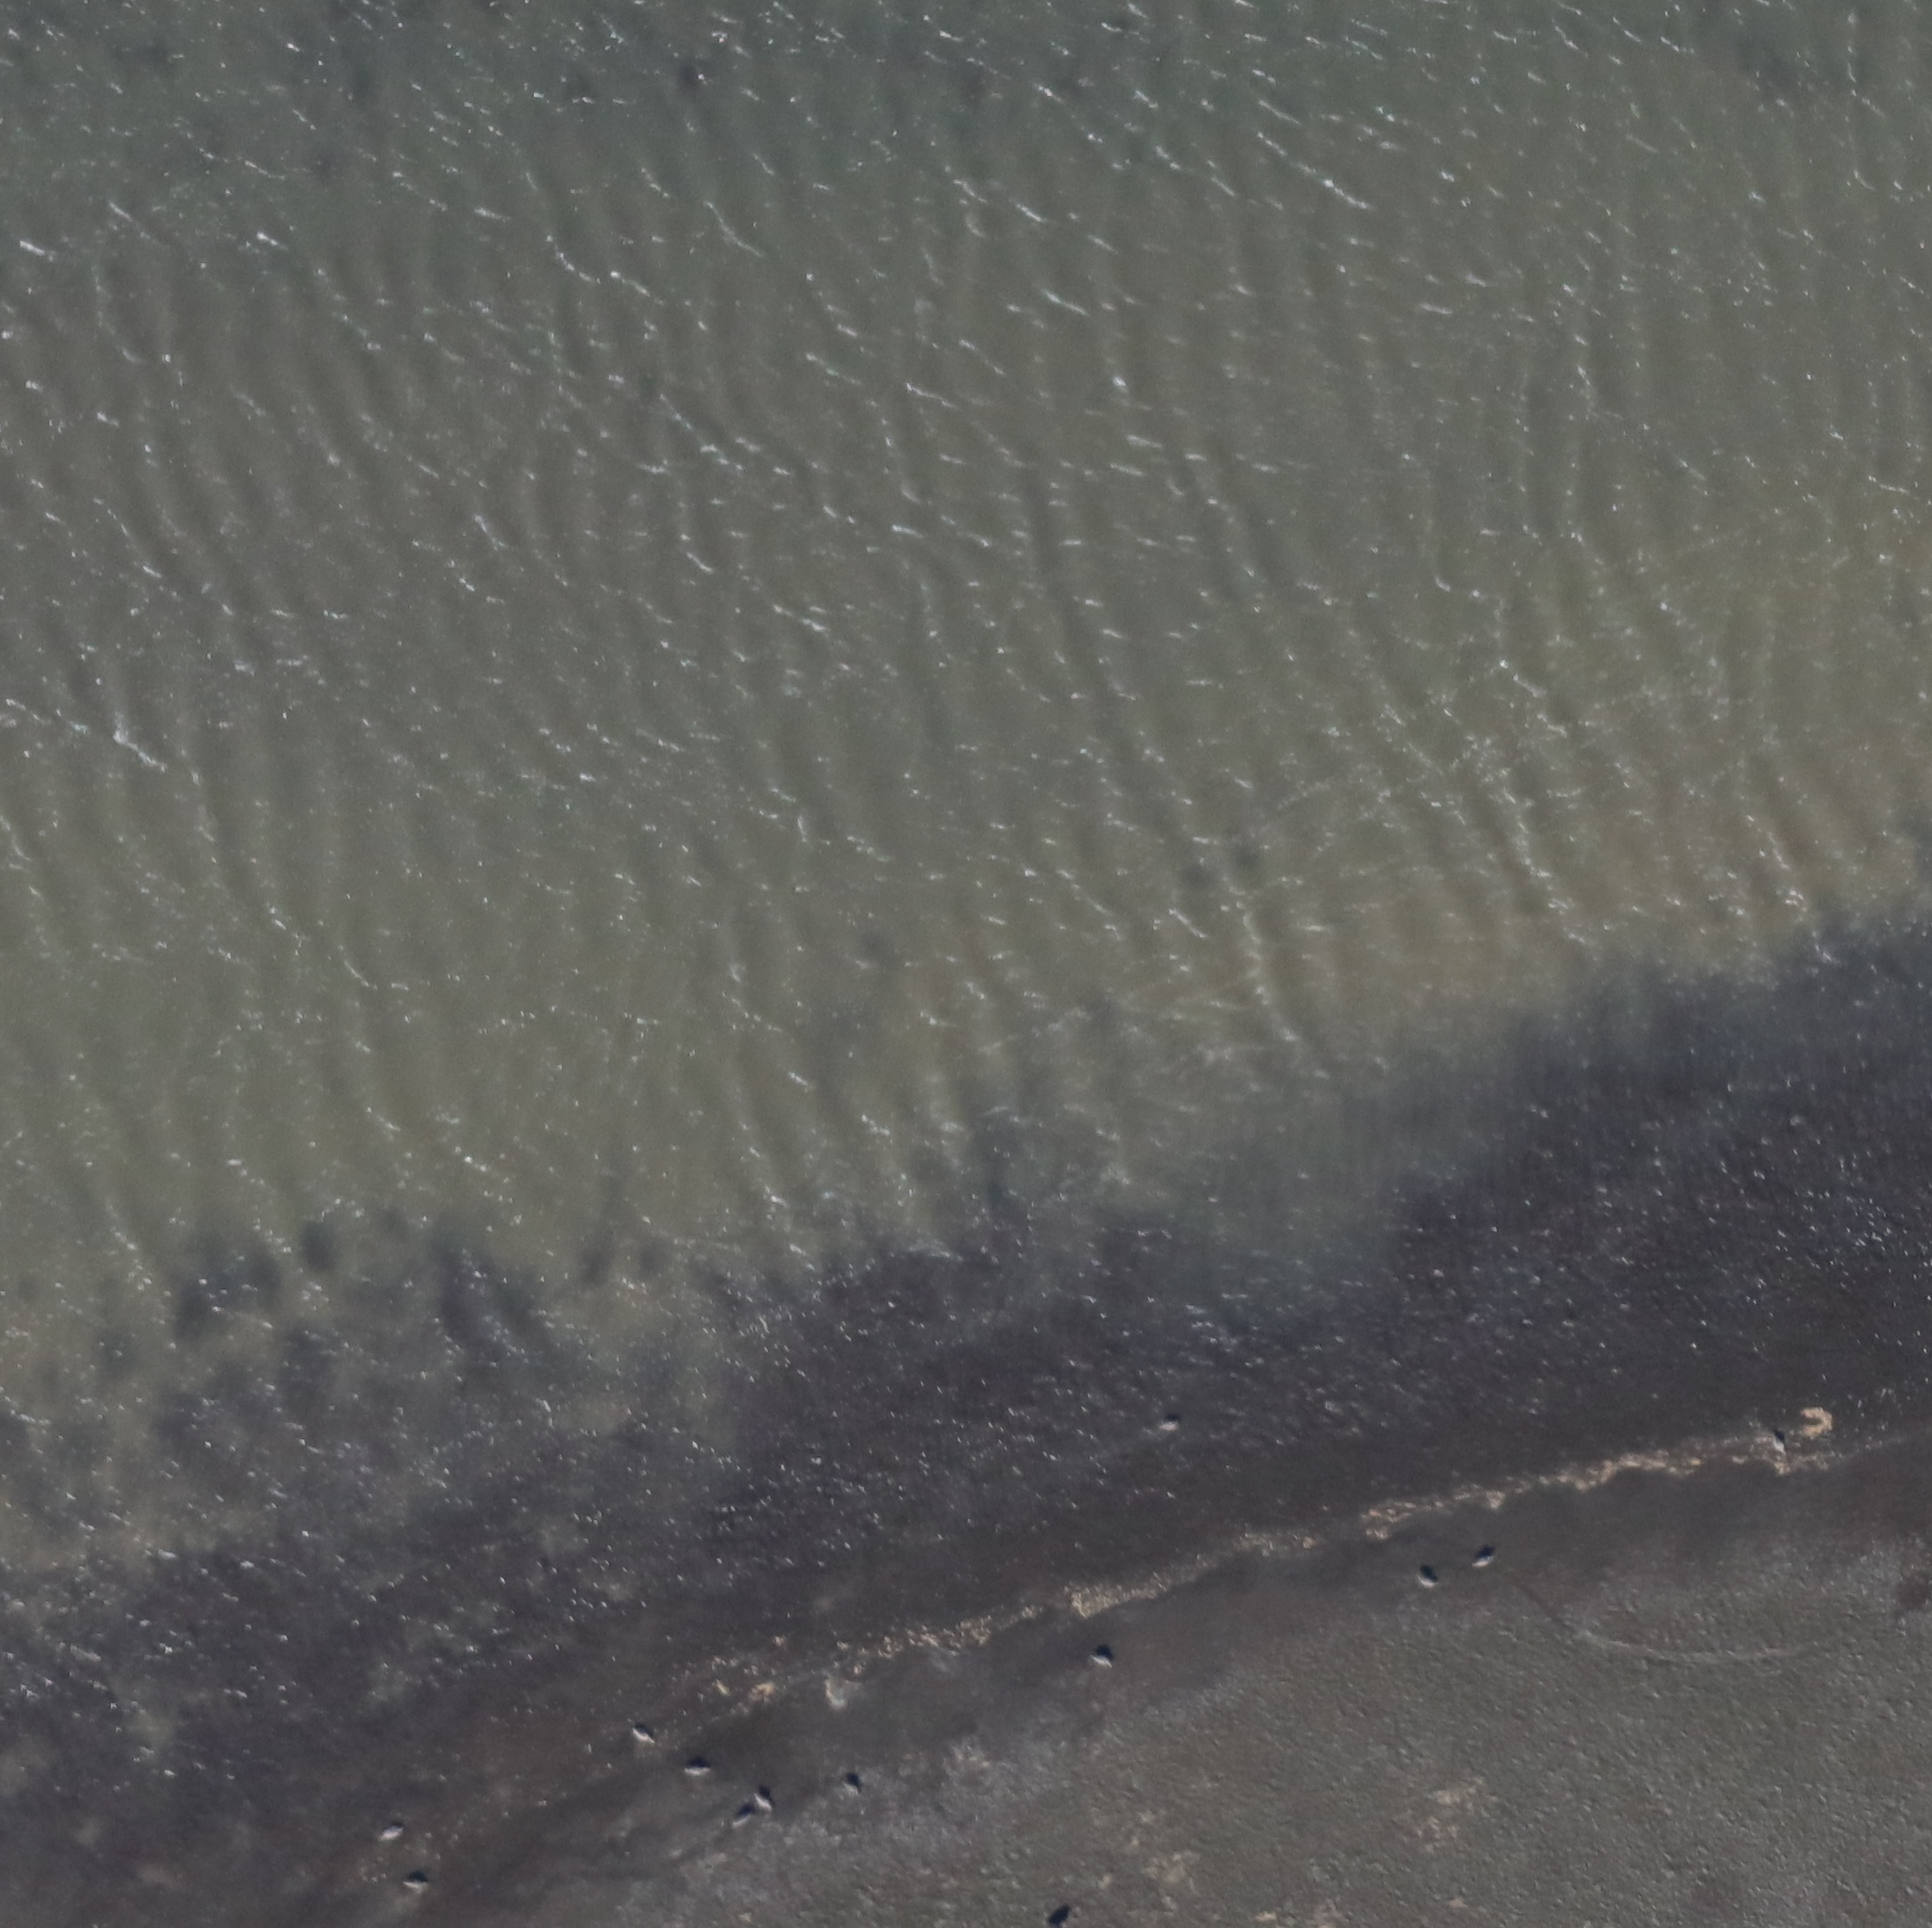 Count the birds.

12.